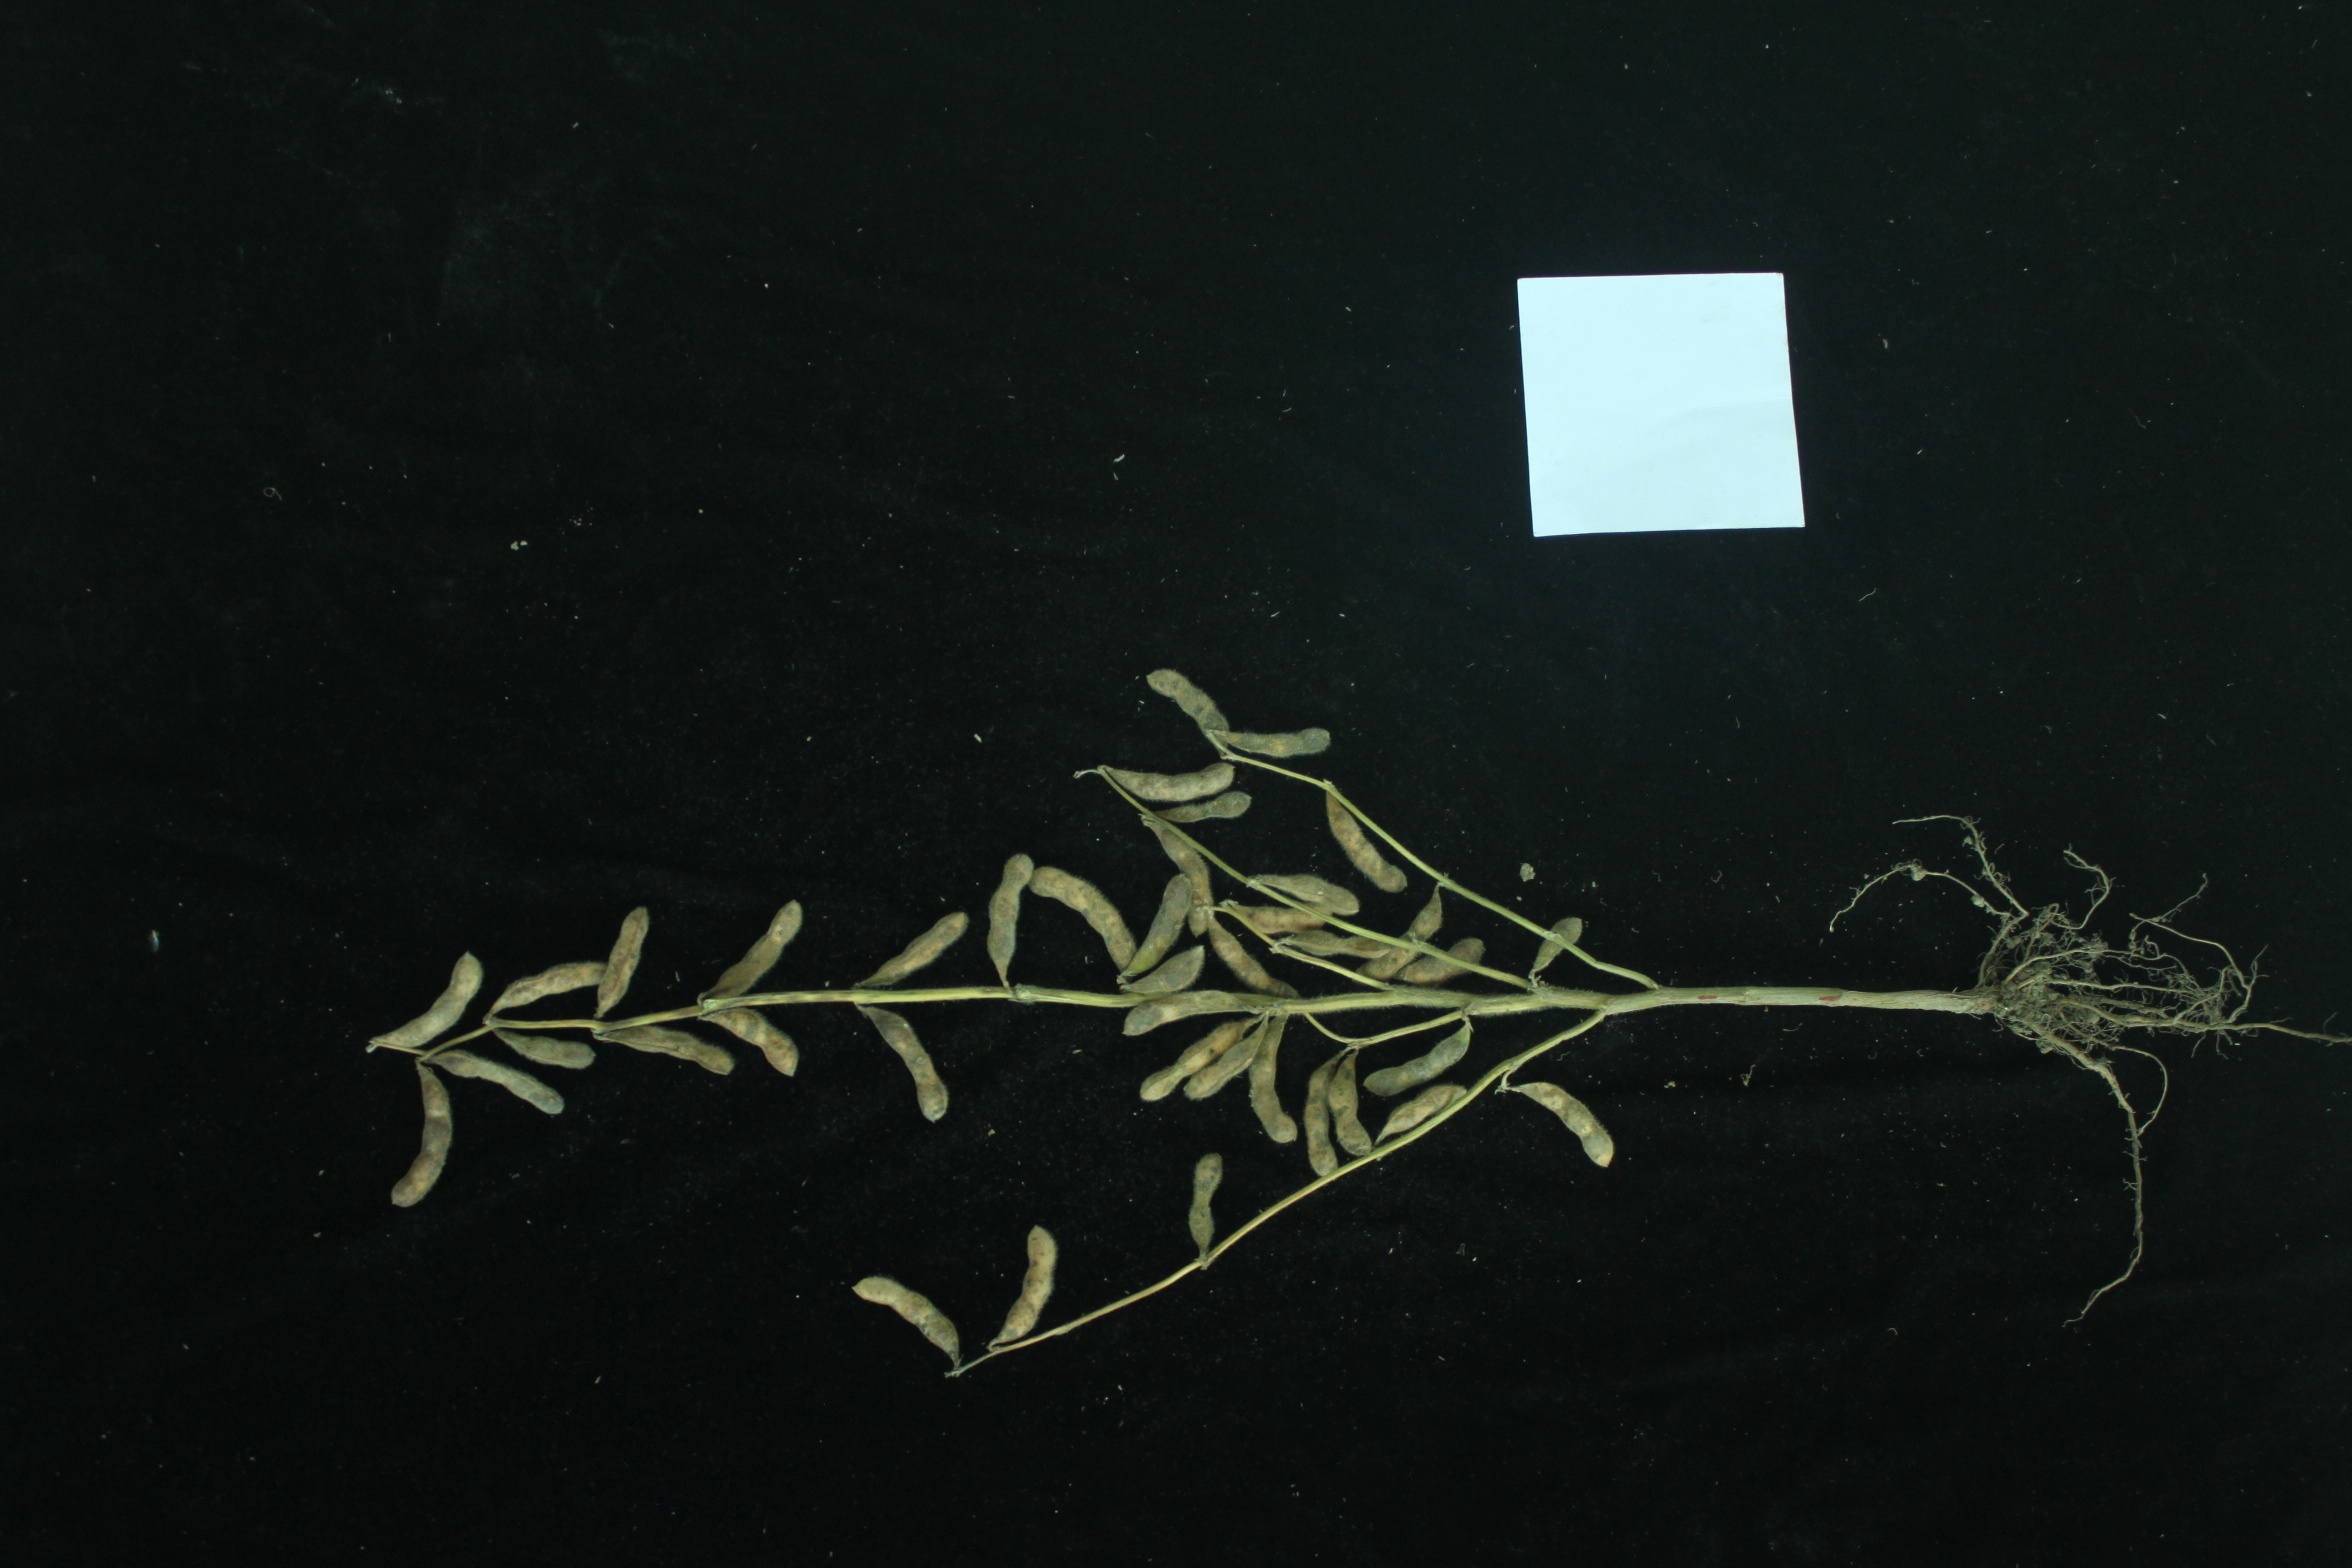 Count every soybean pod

40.